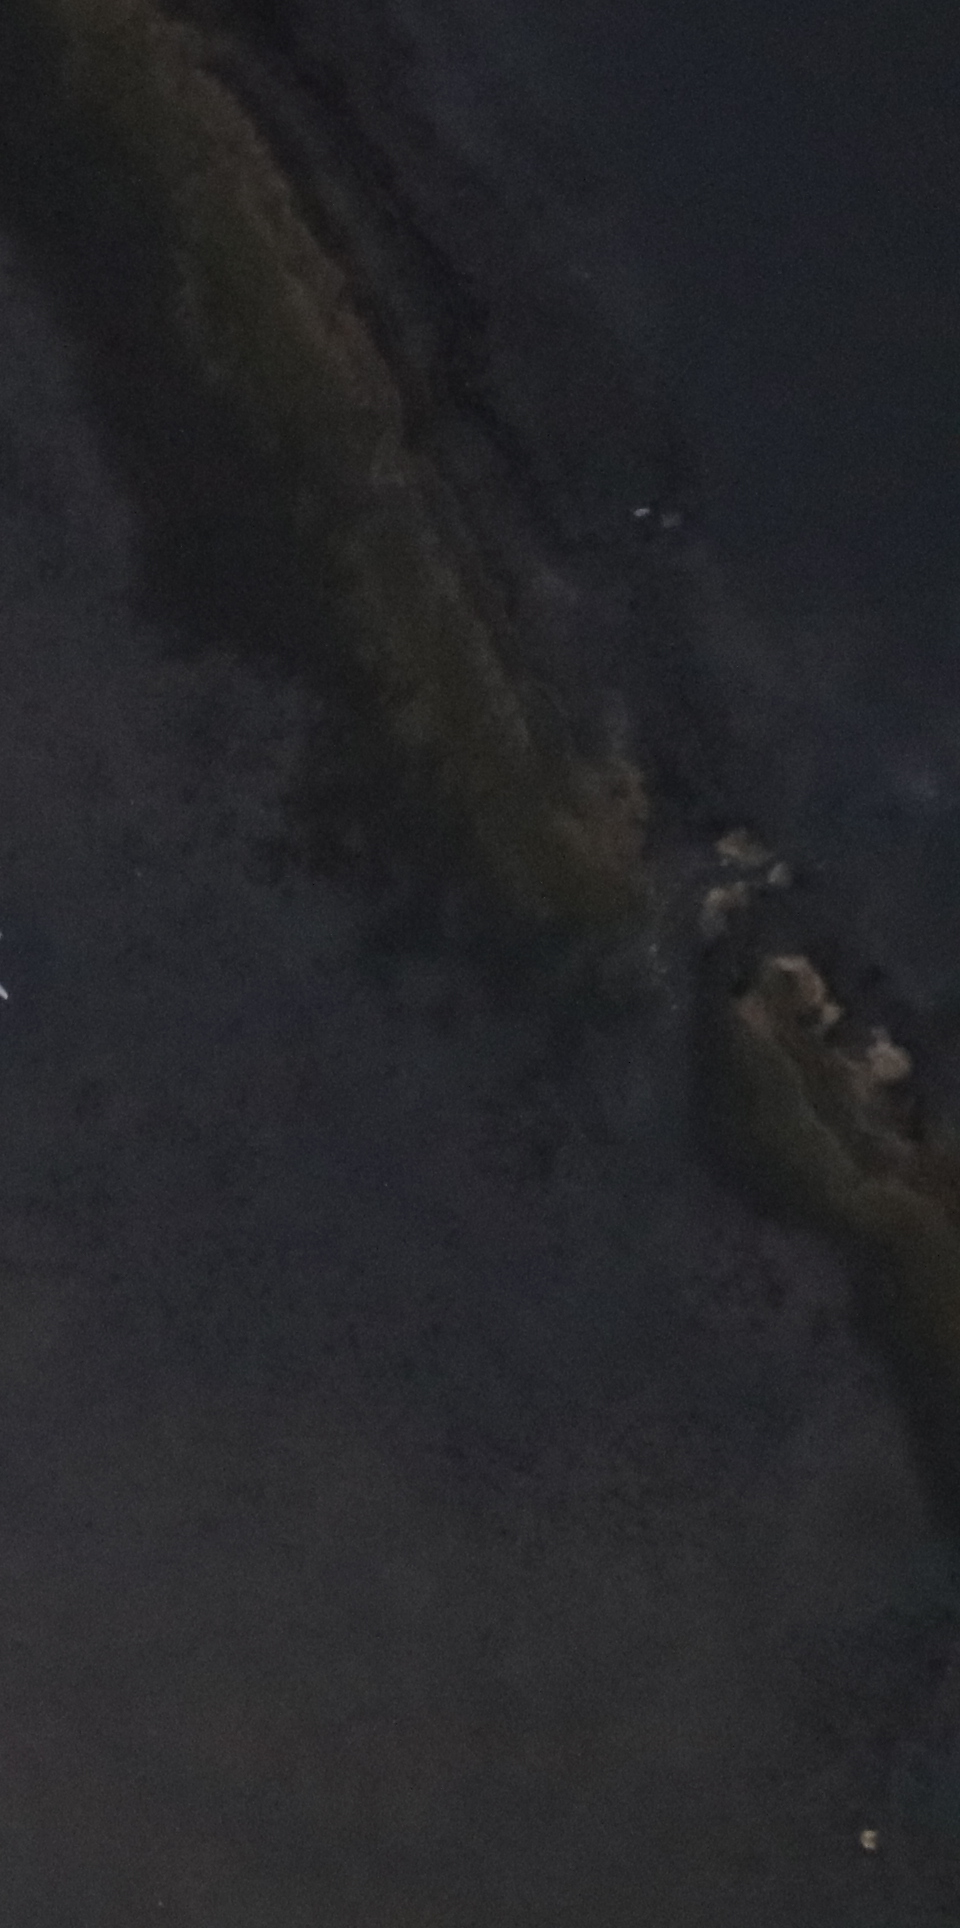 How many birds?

1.